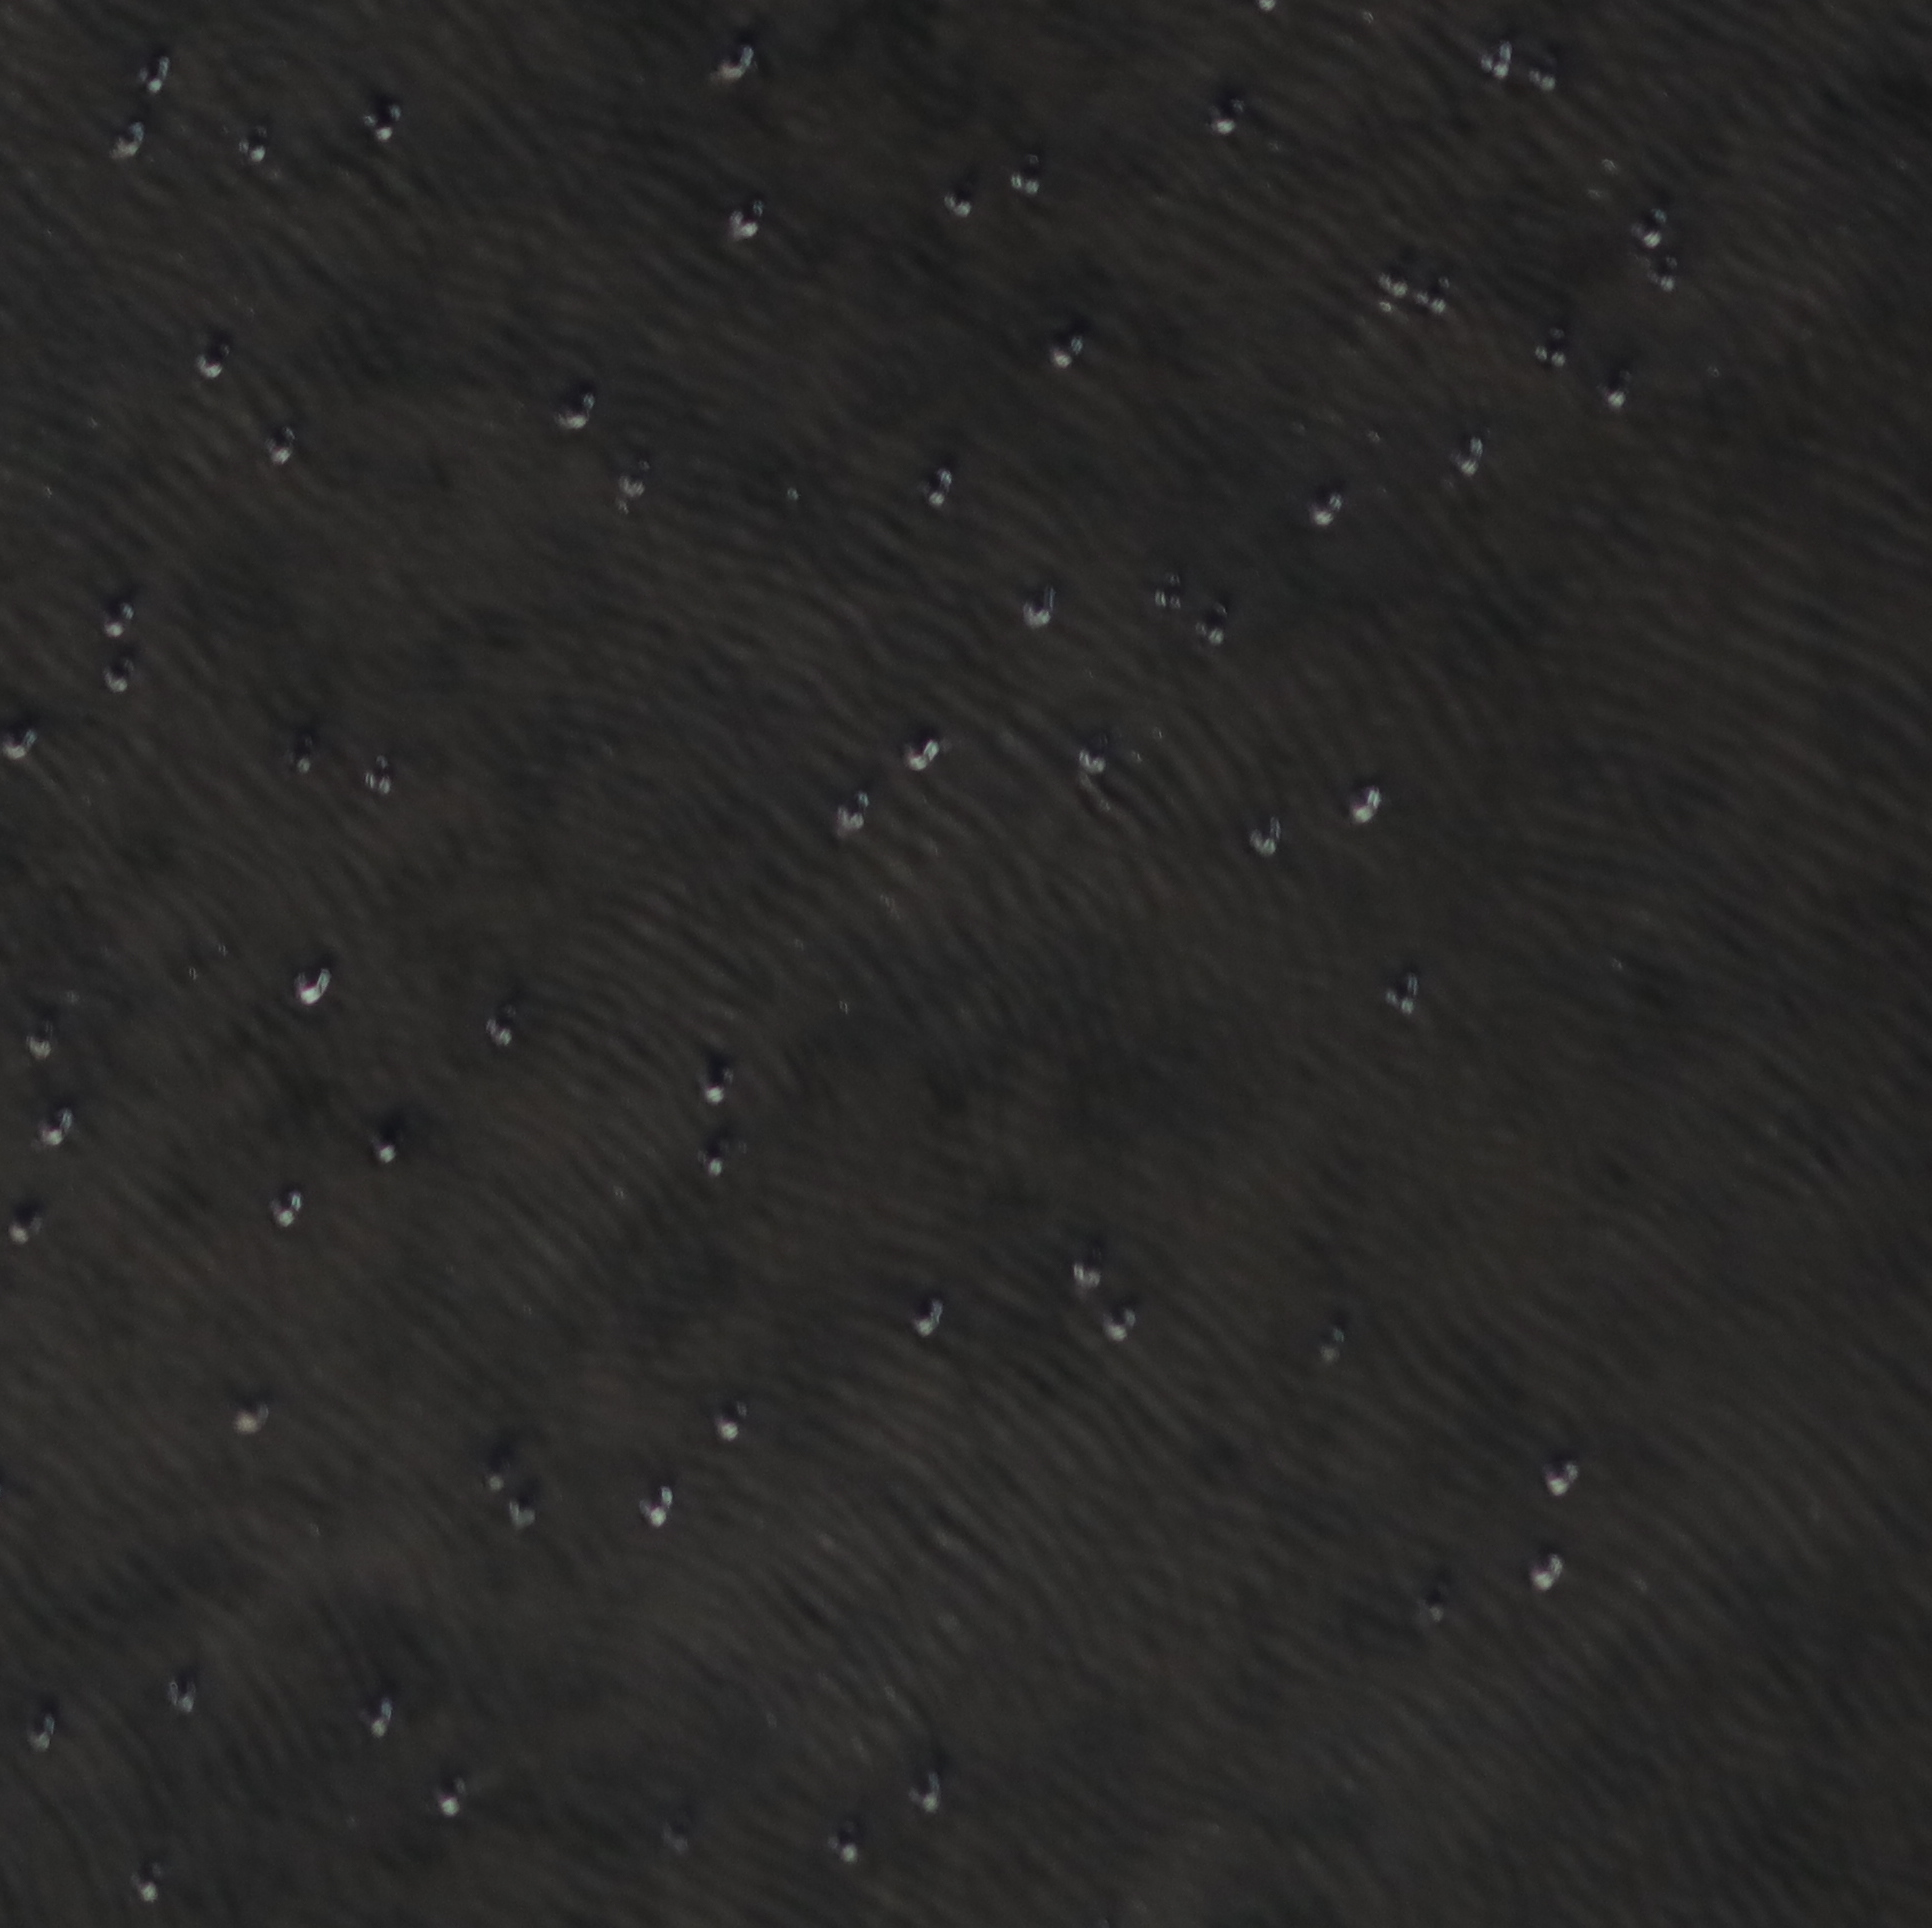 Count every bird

67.